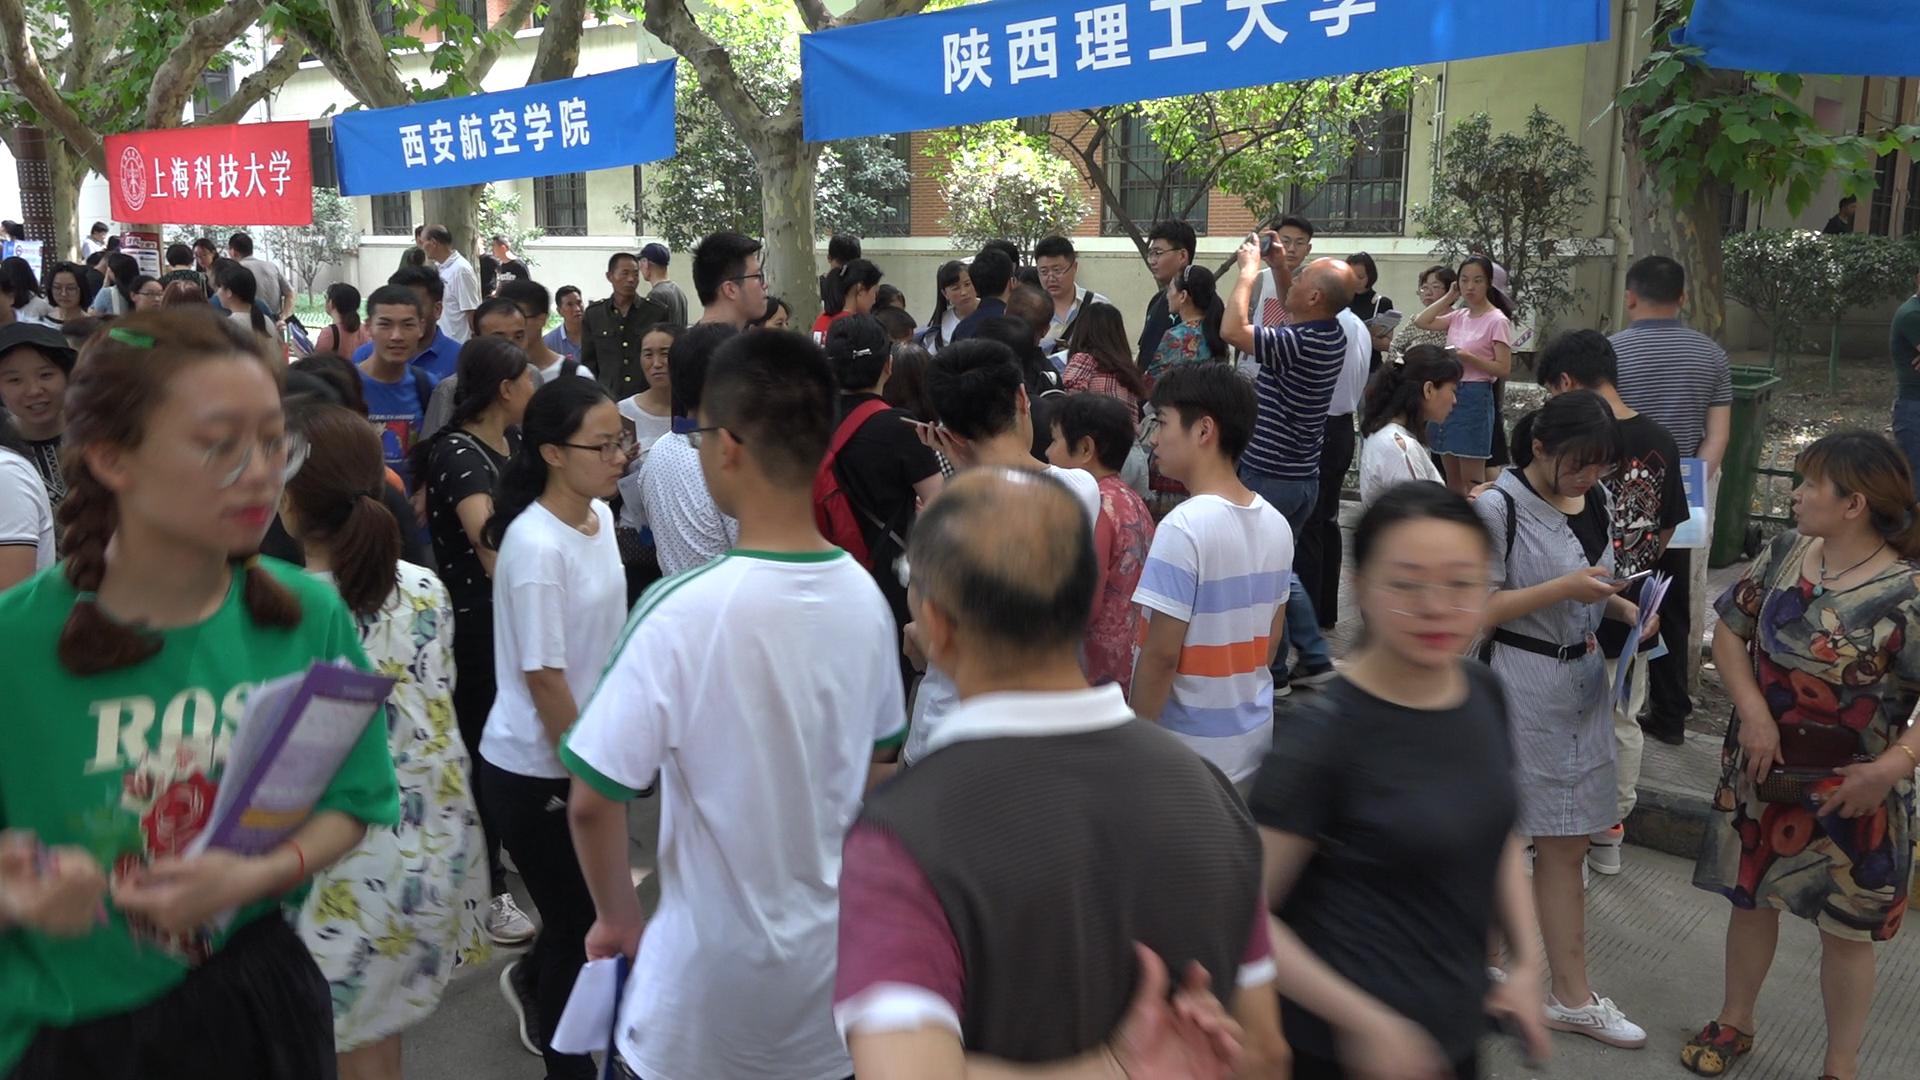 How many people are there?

70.